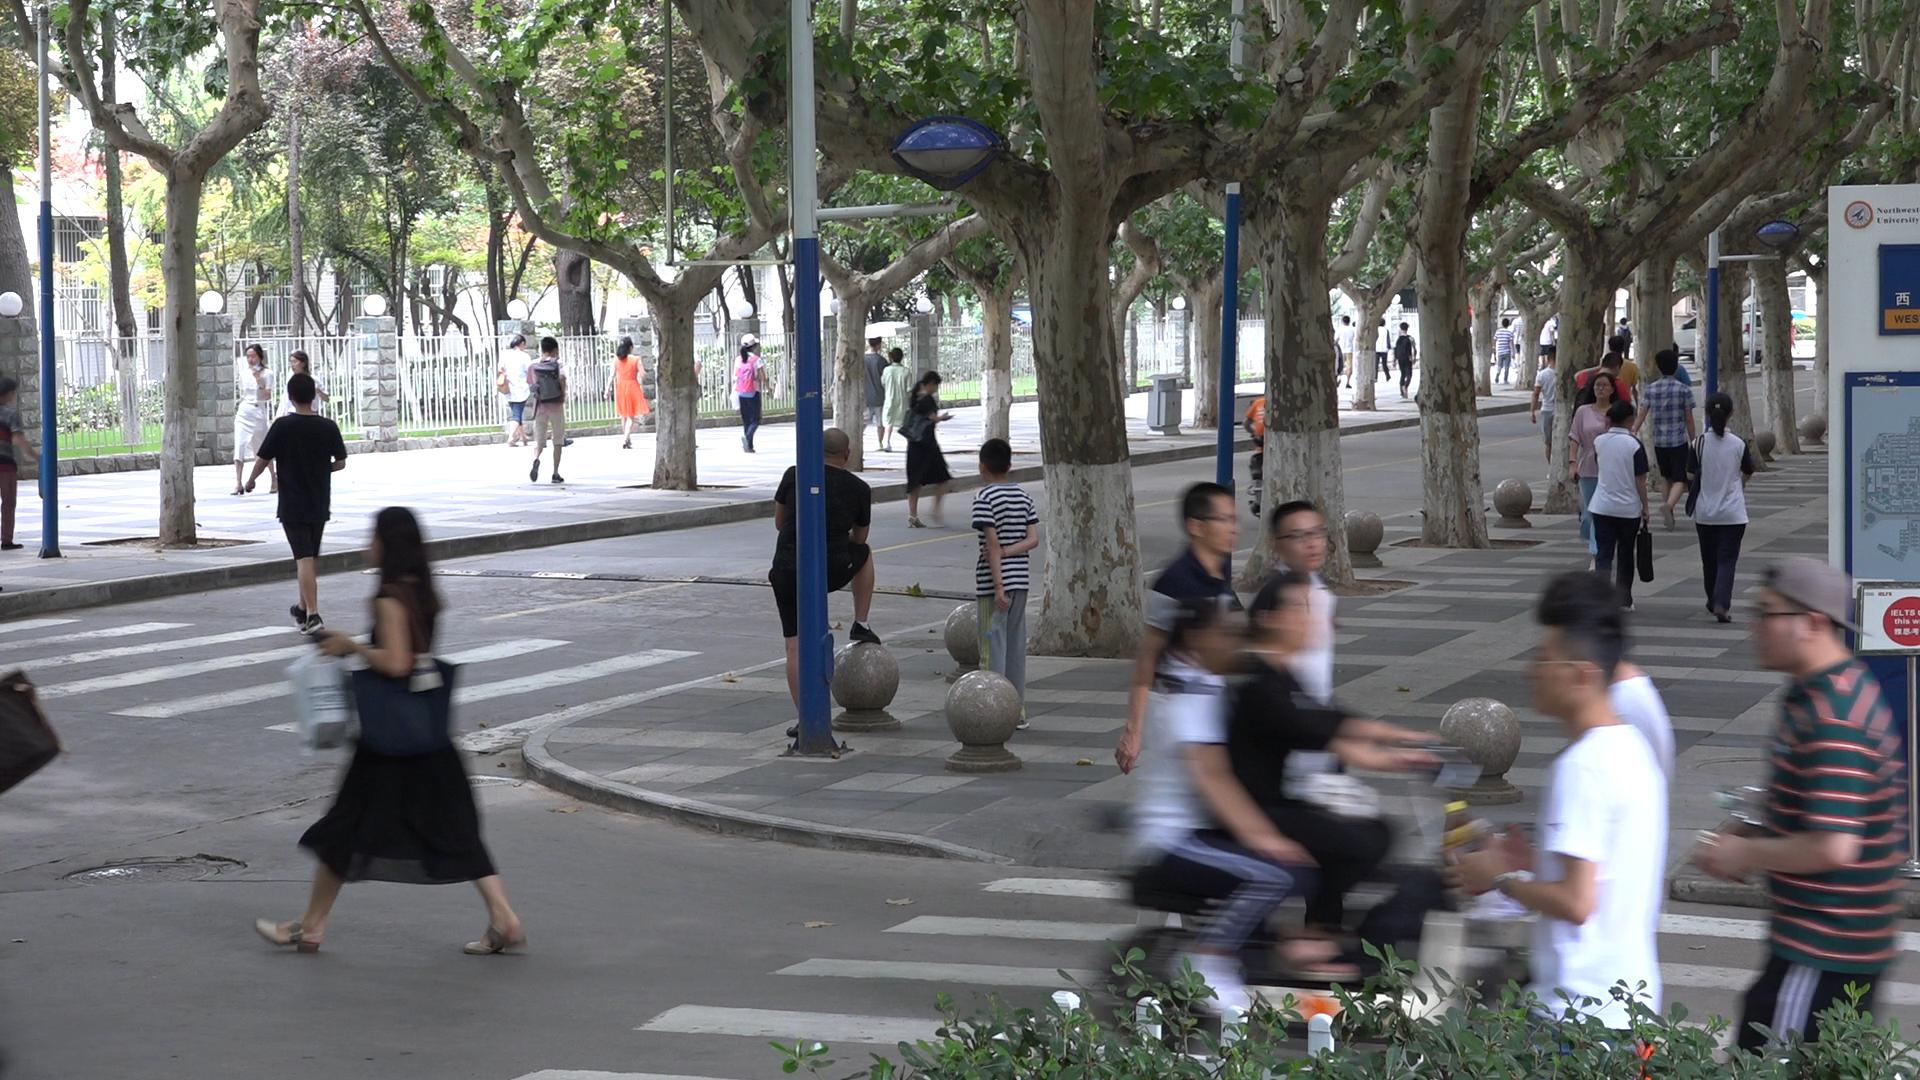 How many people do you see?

33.